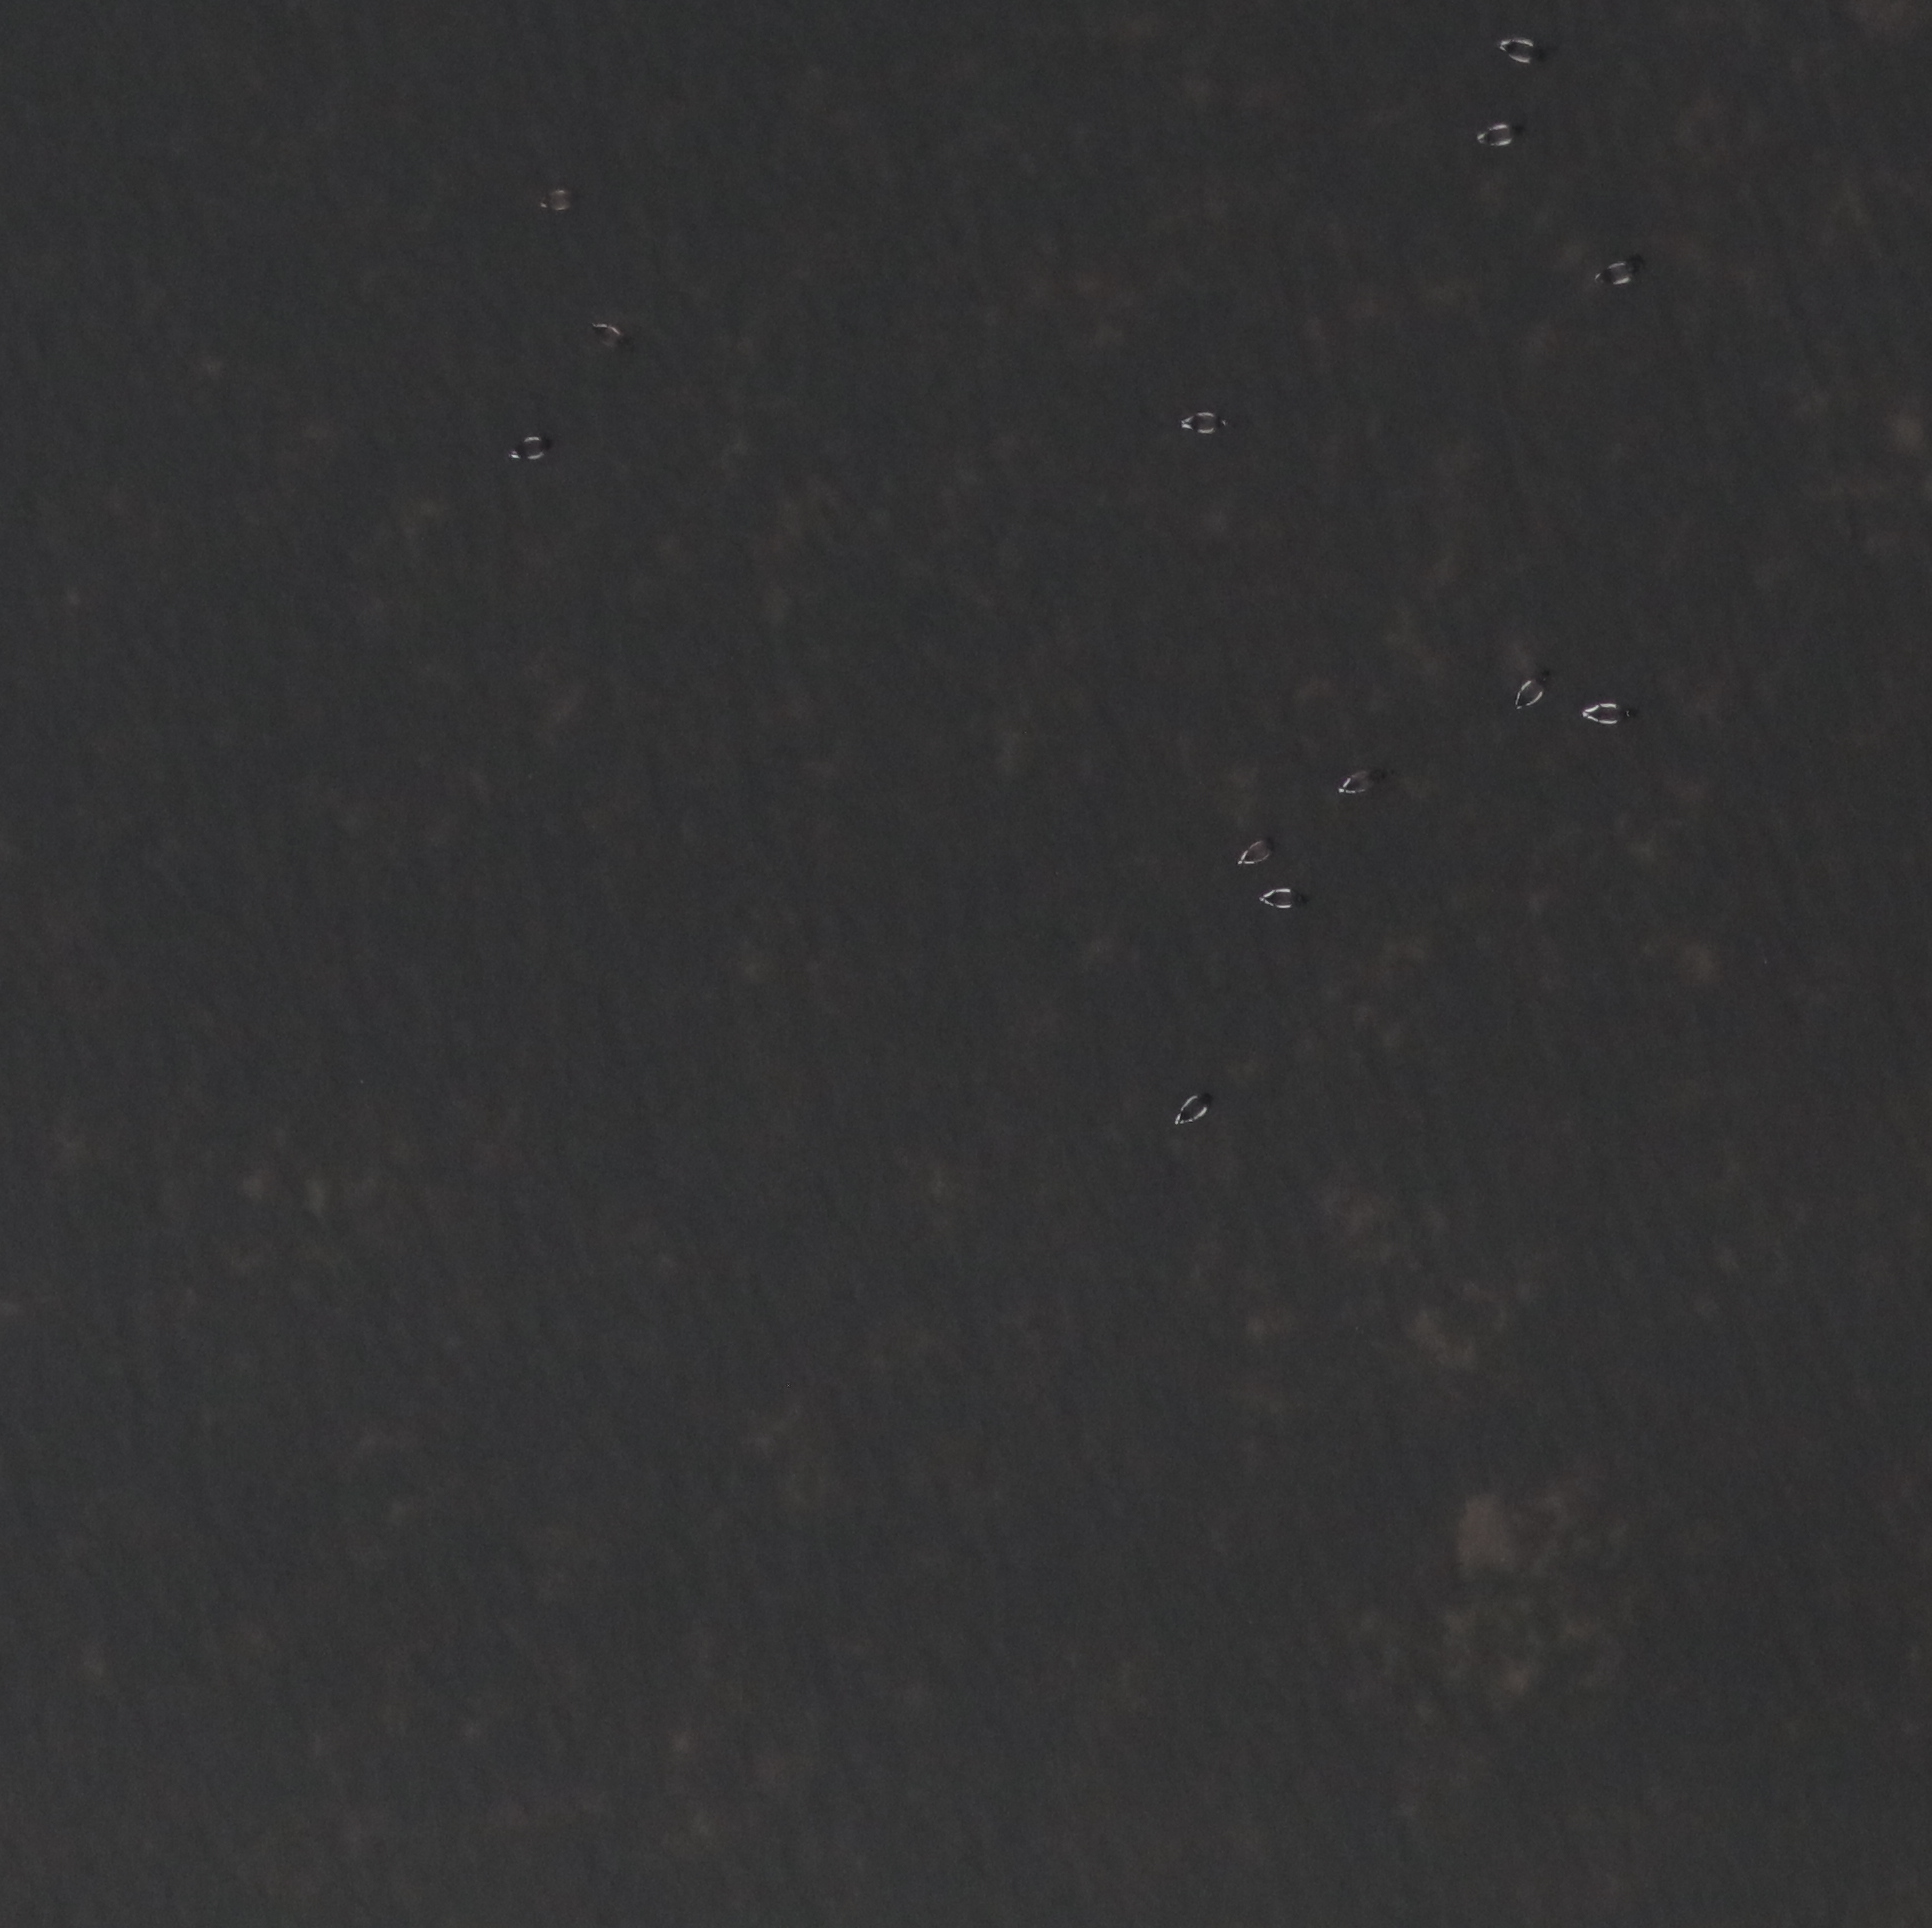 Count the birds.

13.